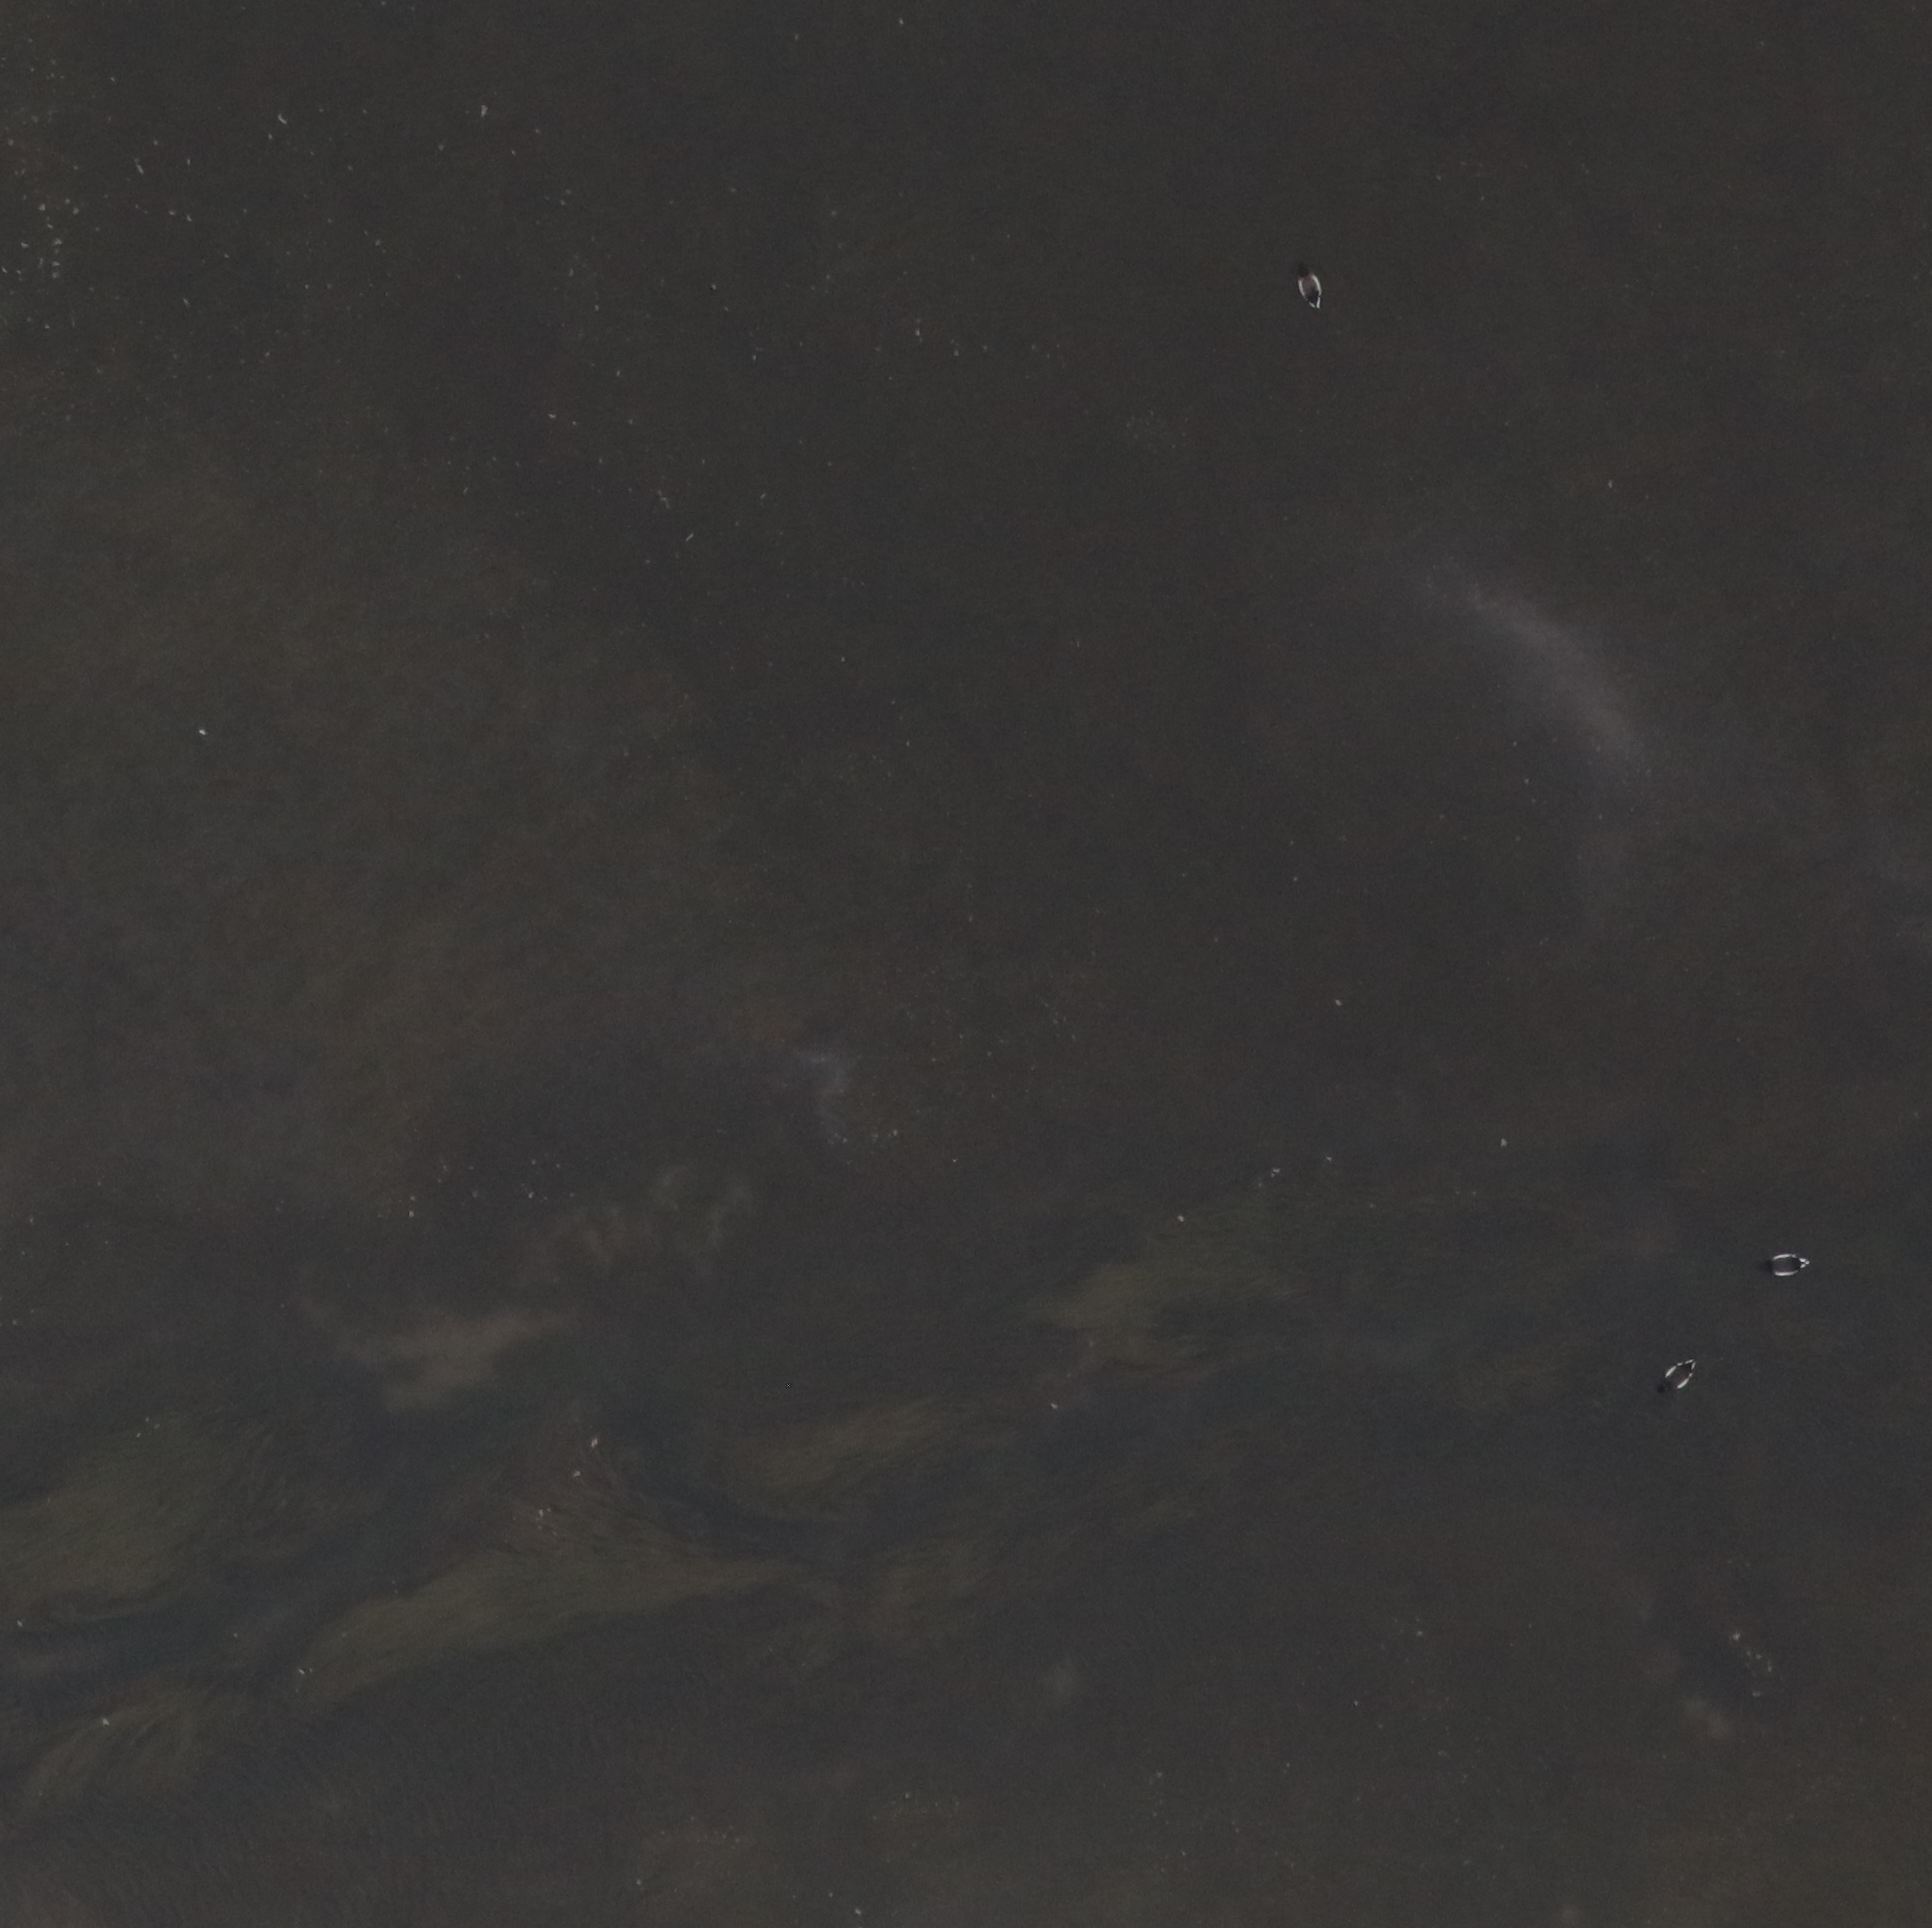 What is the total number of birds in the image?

3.